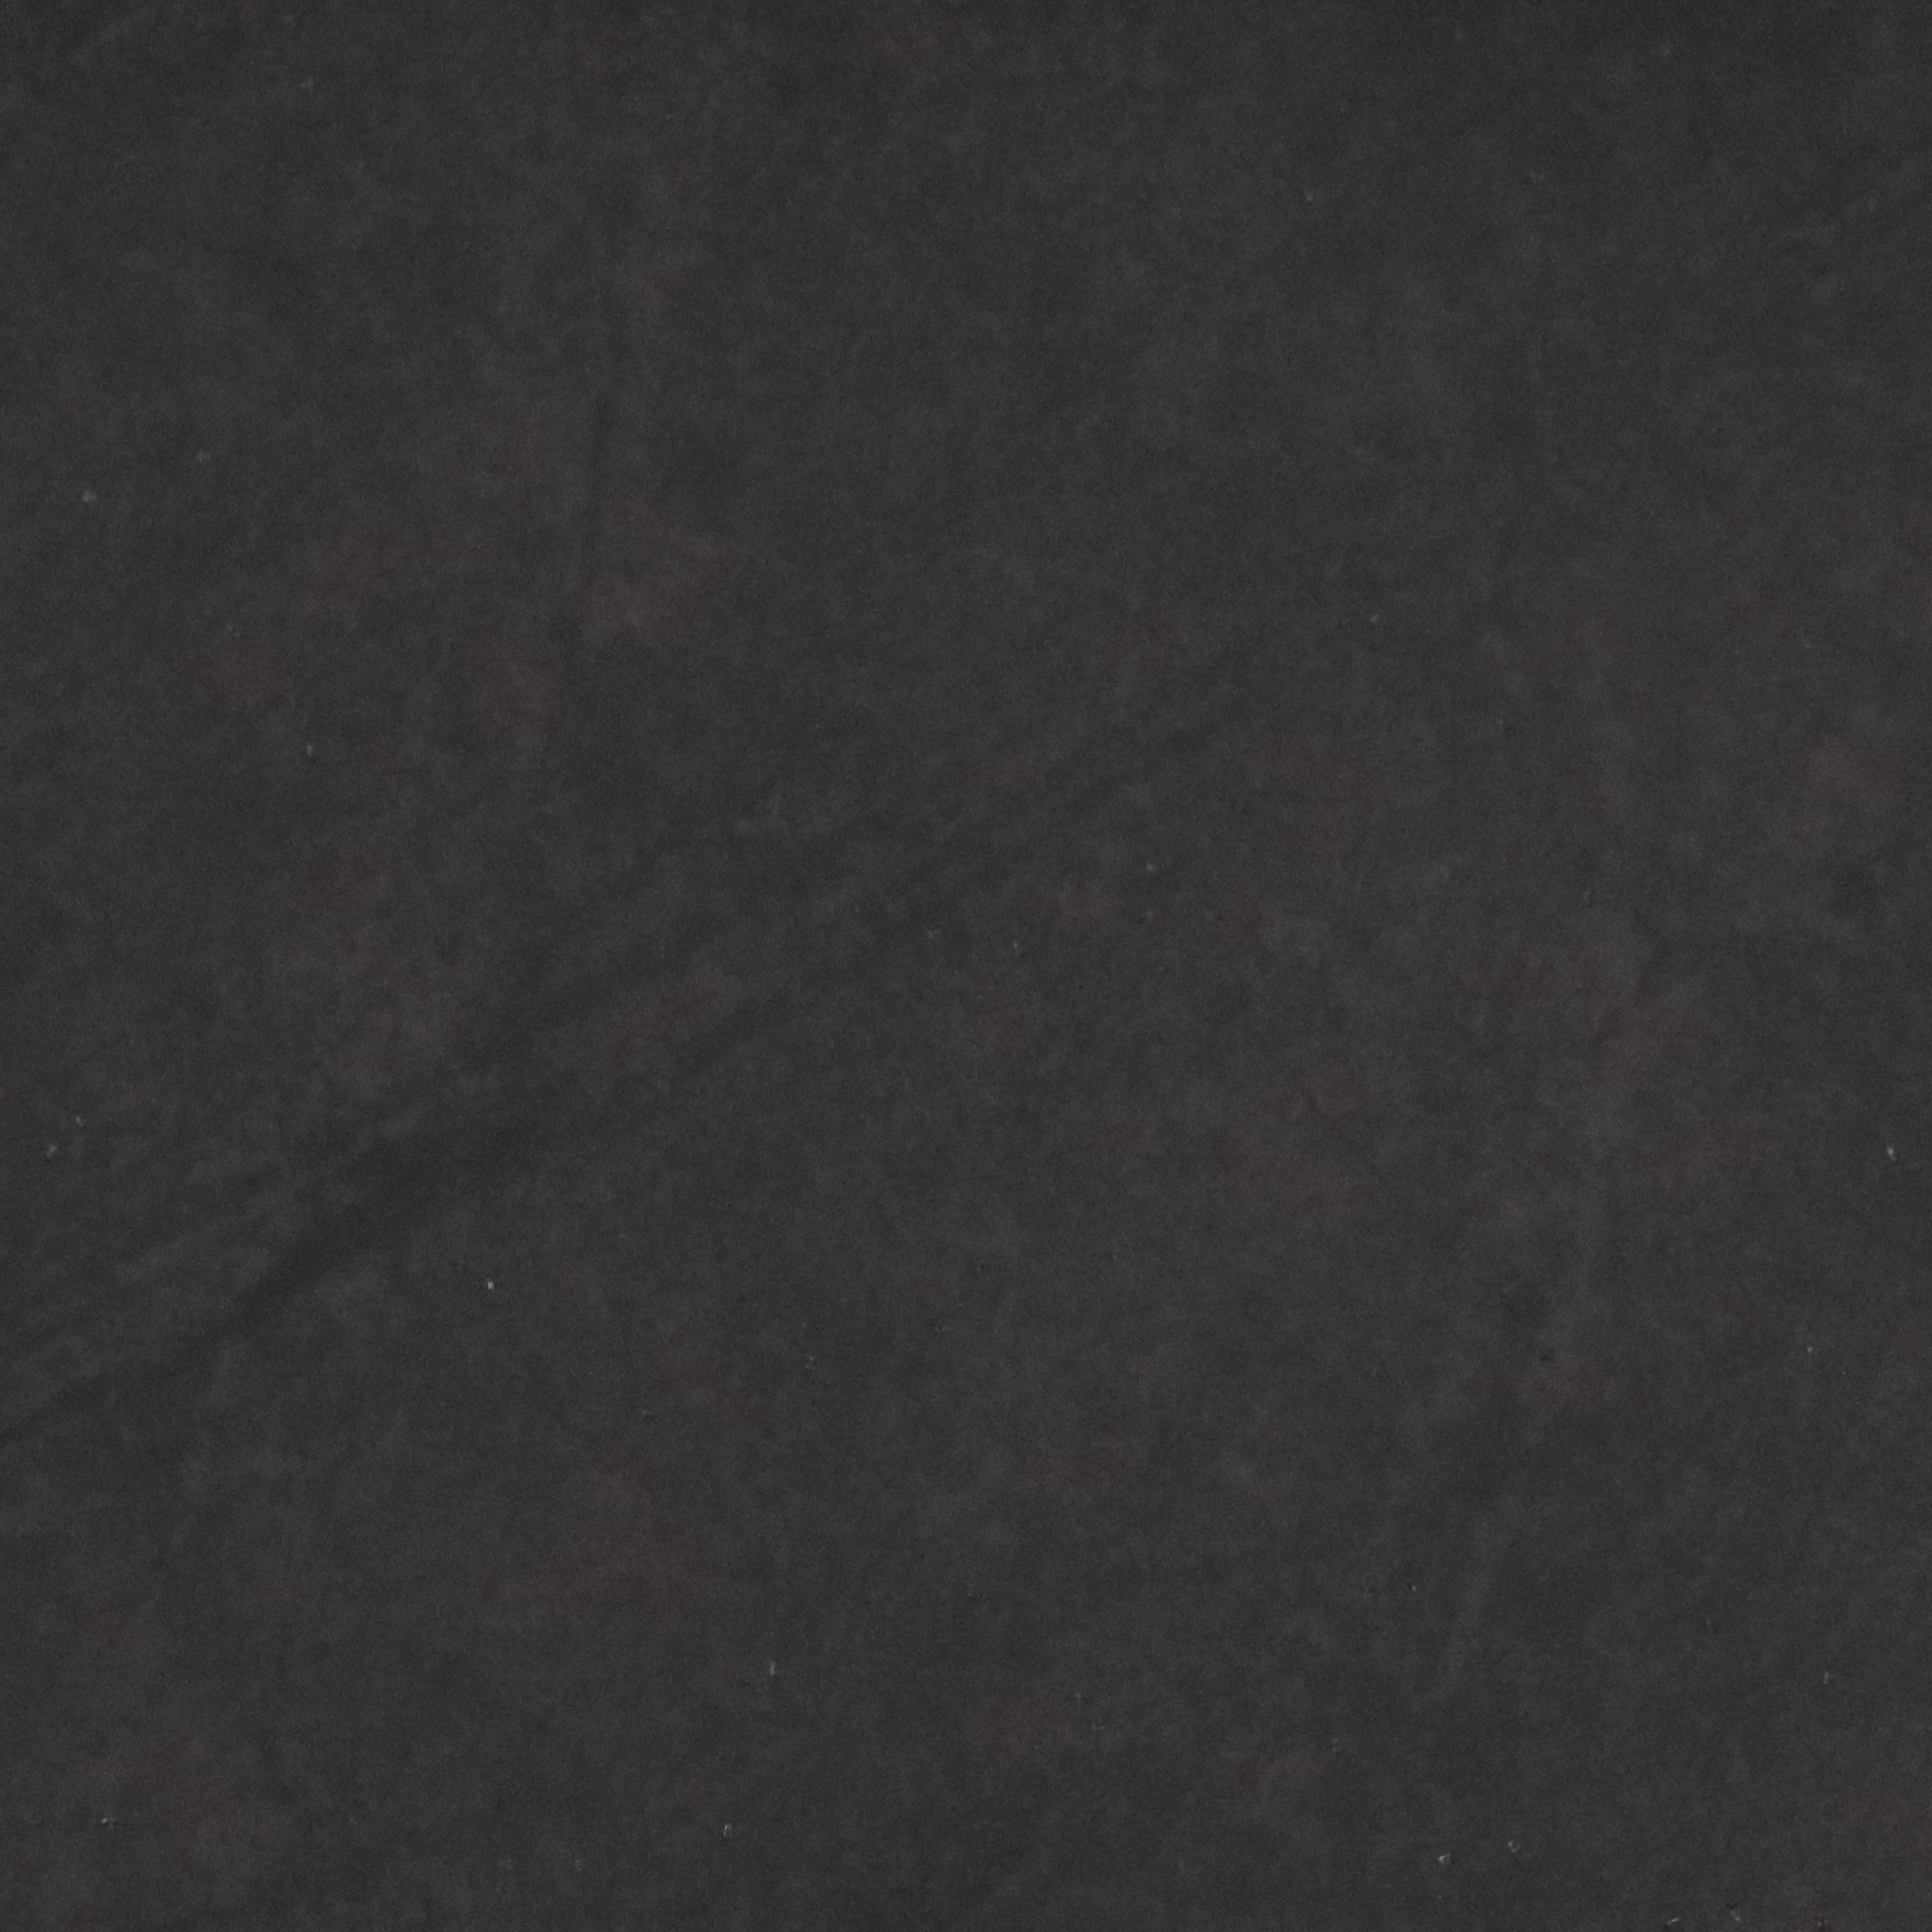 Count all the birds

31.